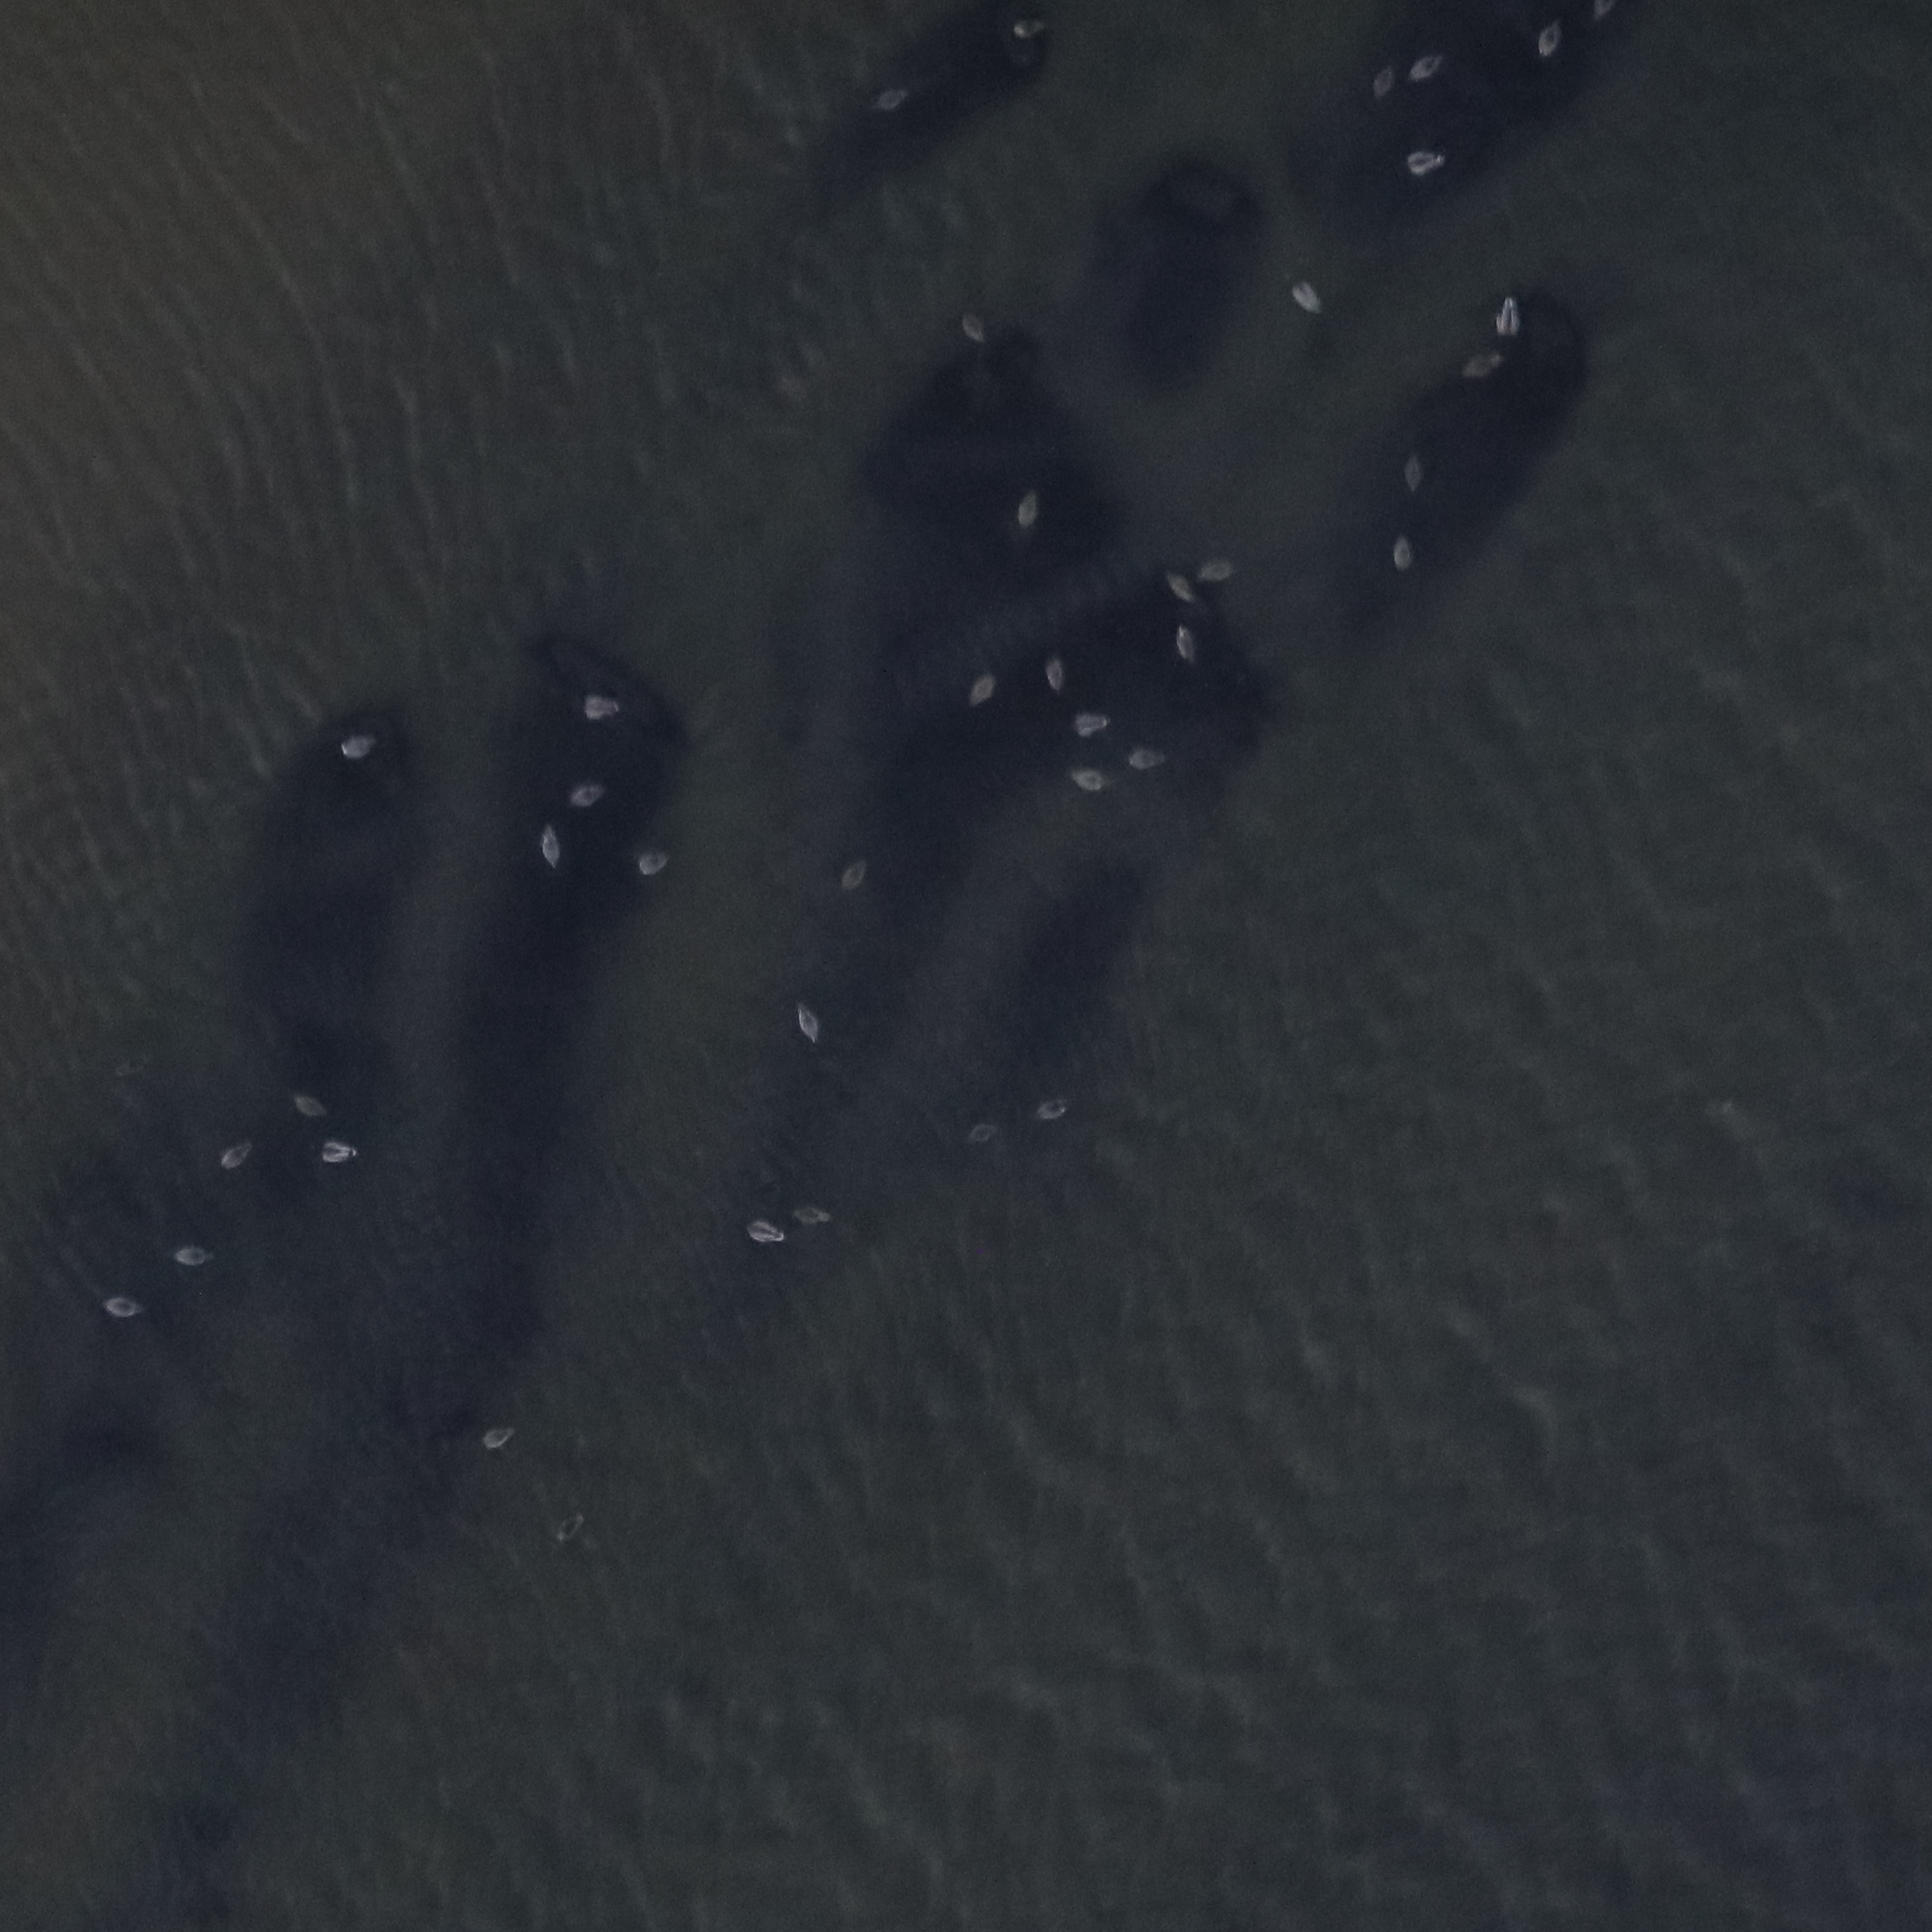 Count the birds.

39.